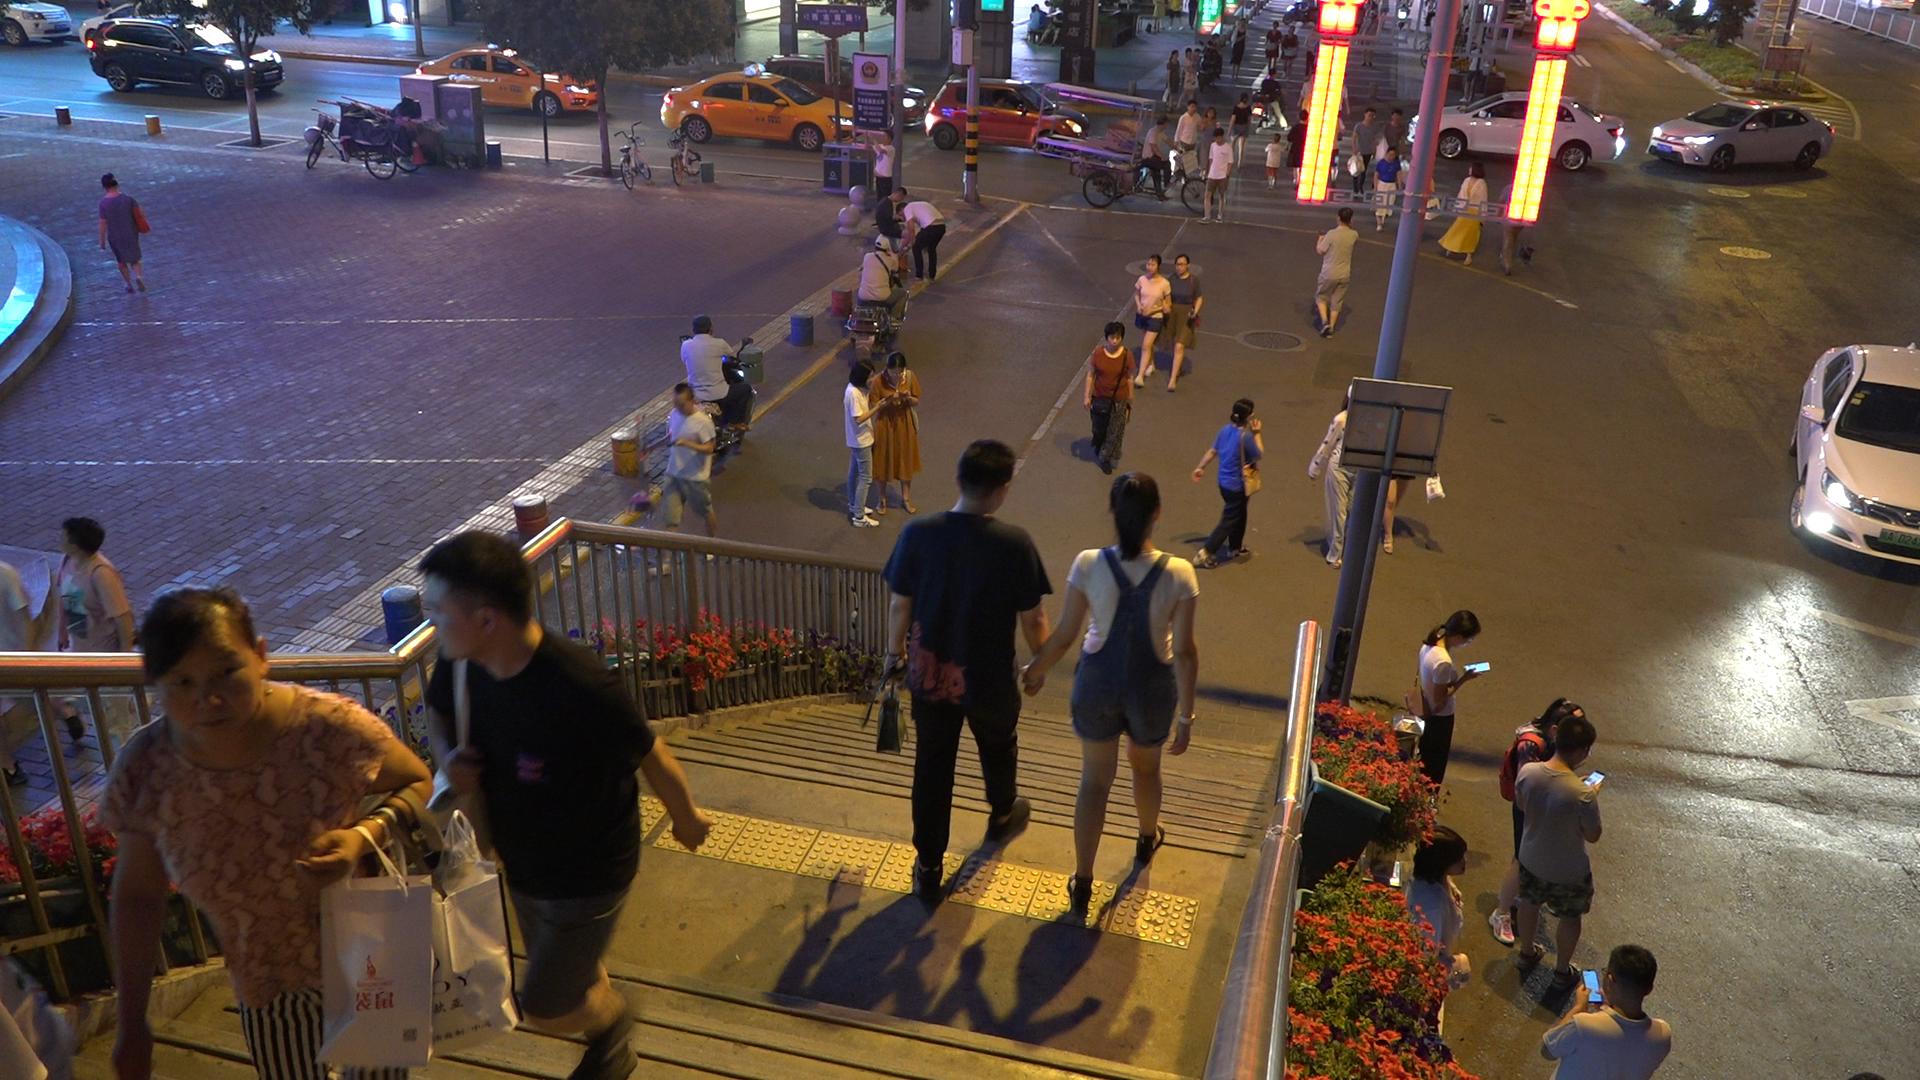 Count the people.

62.